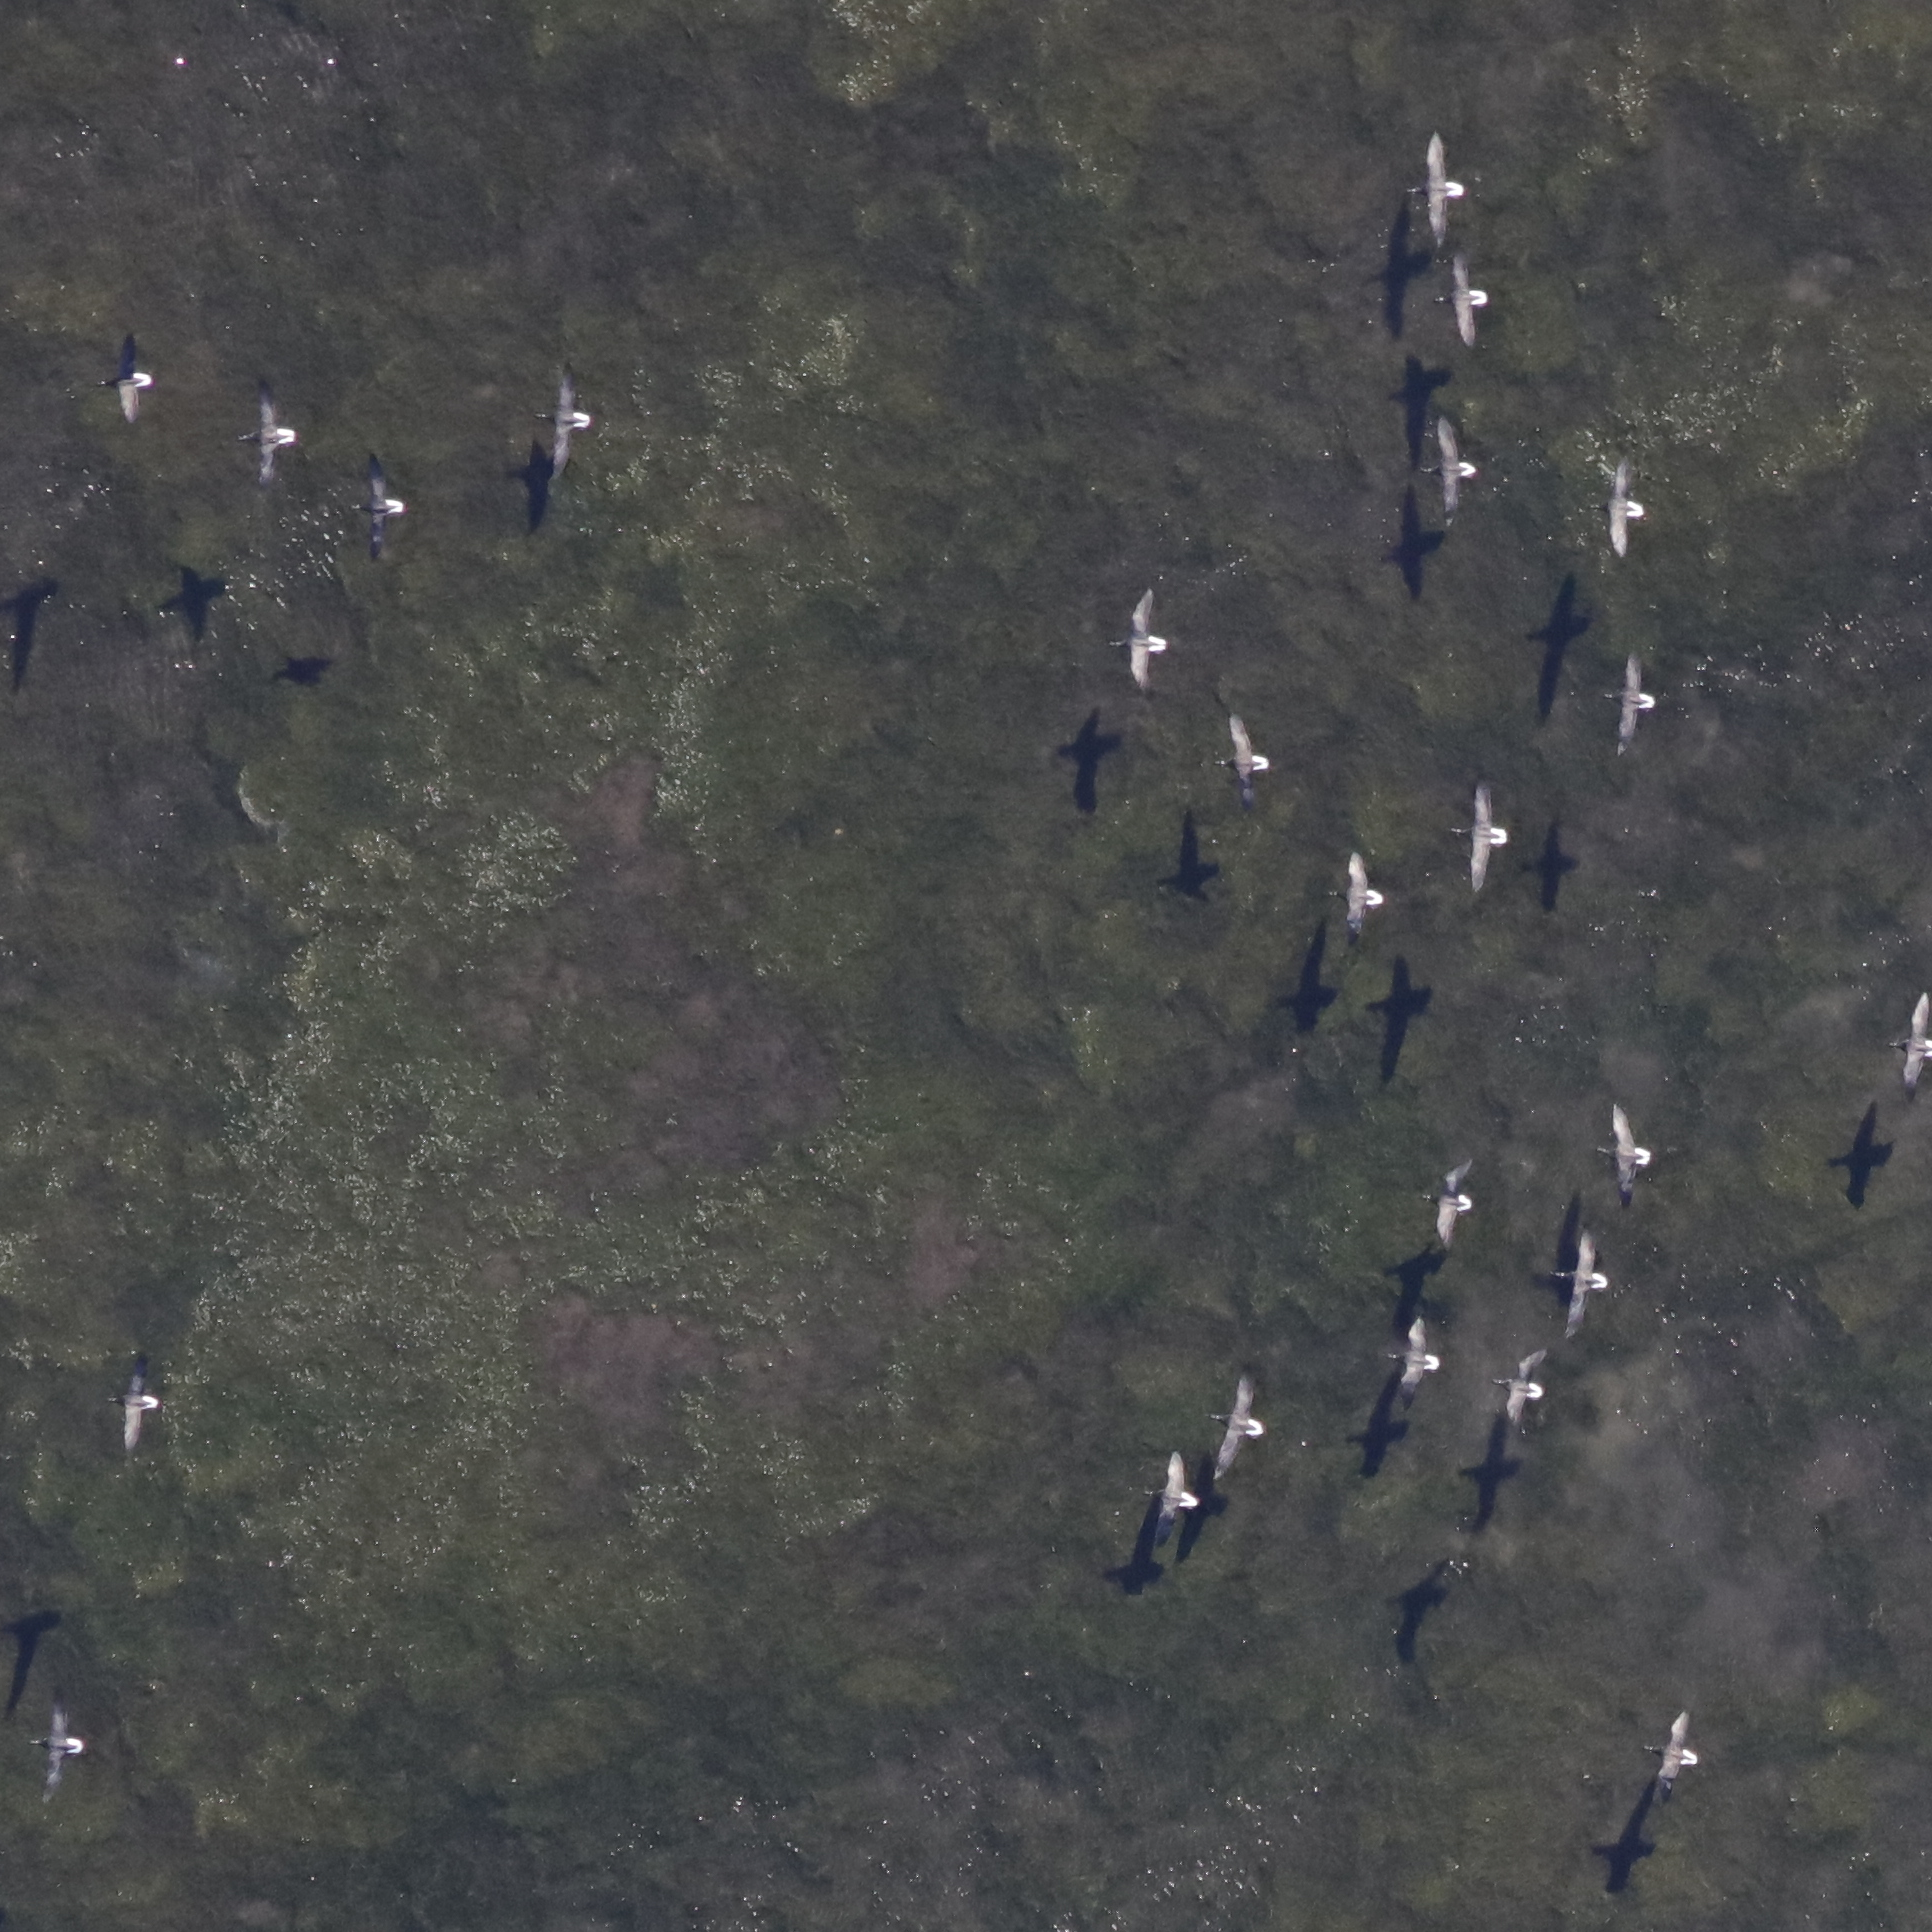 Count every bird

24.